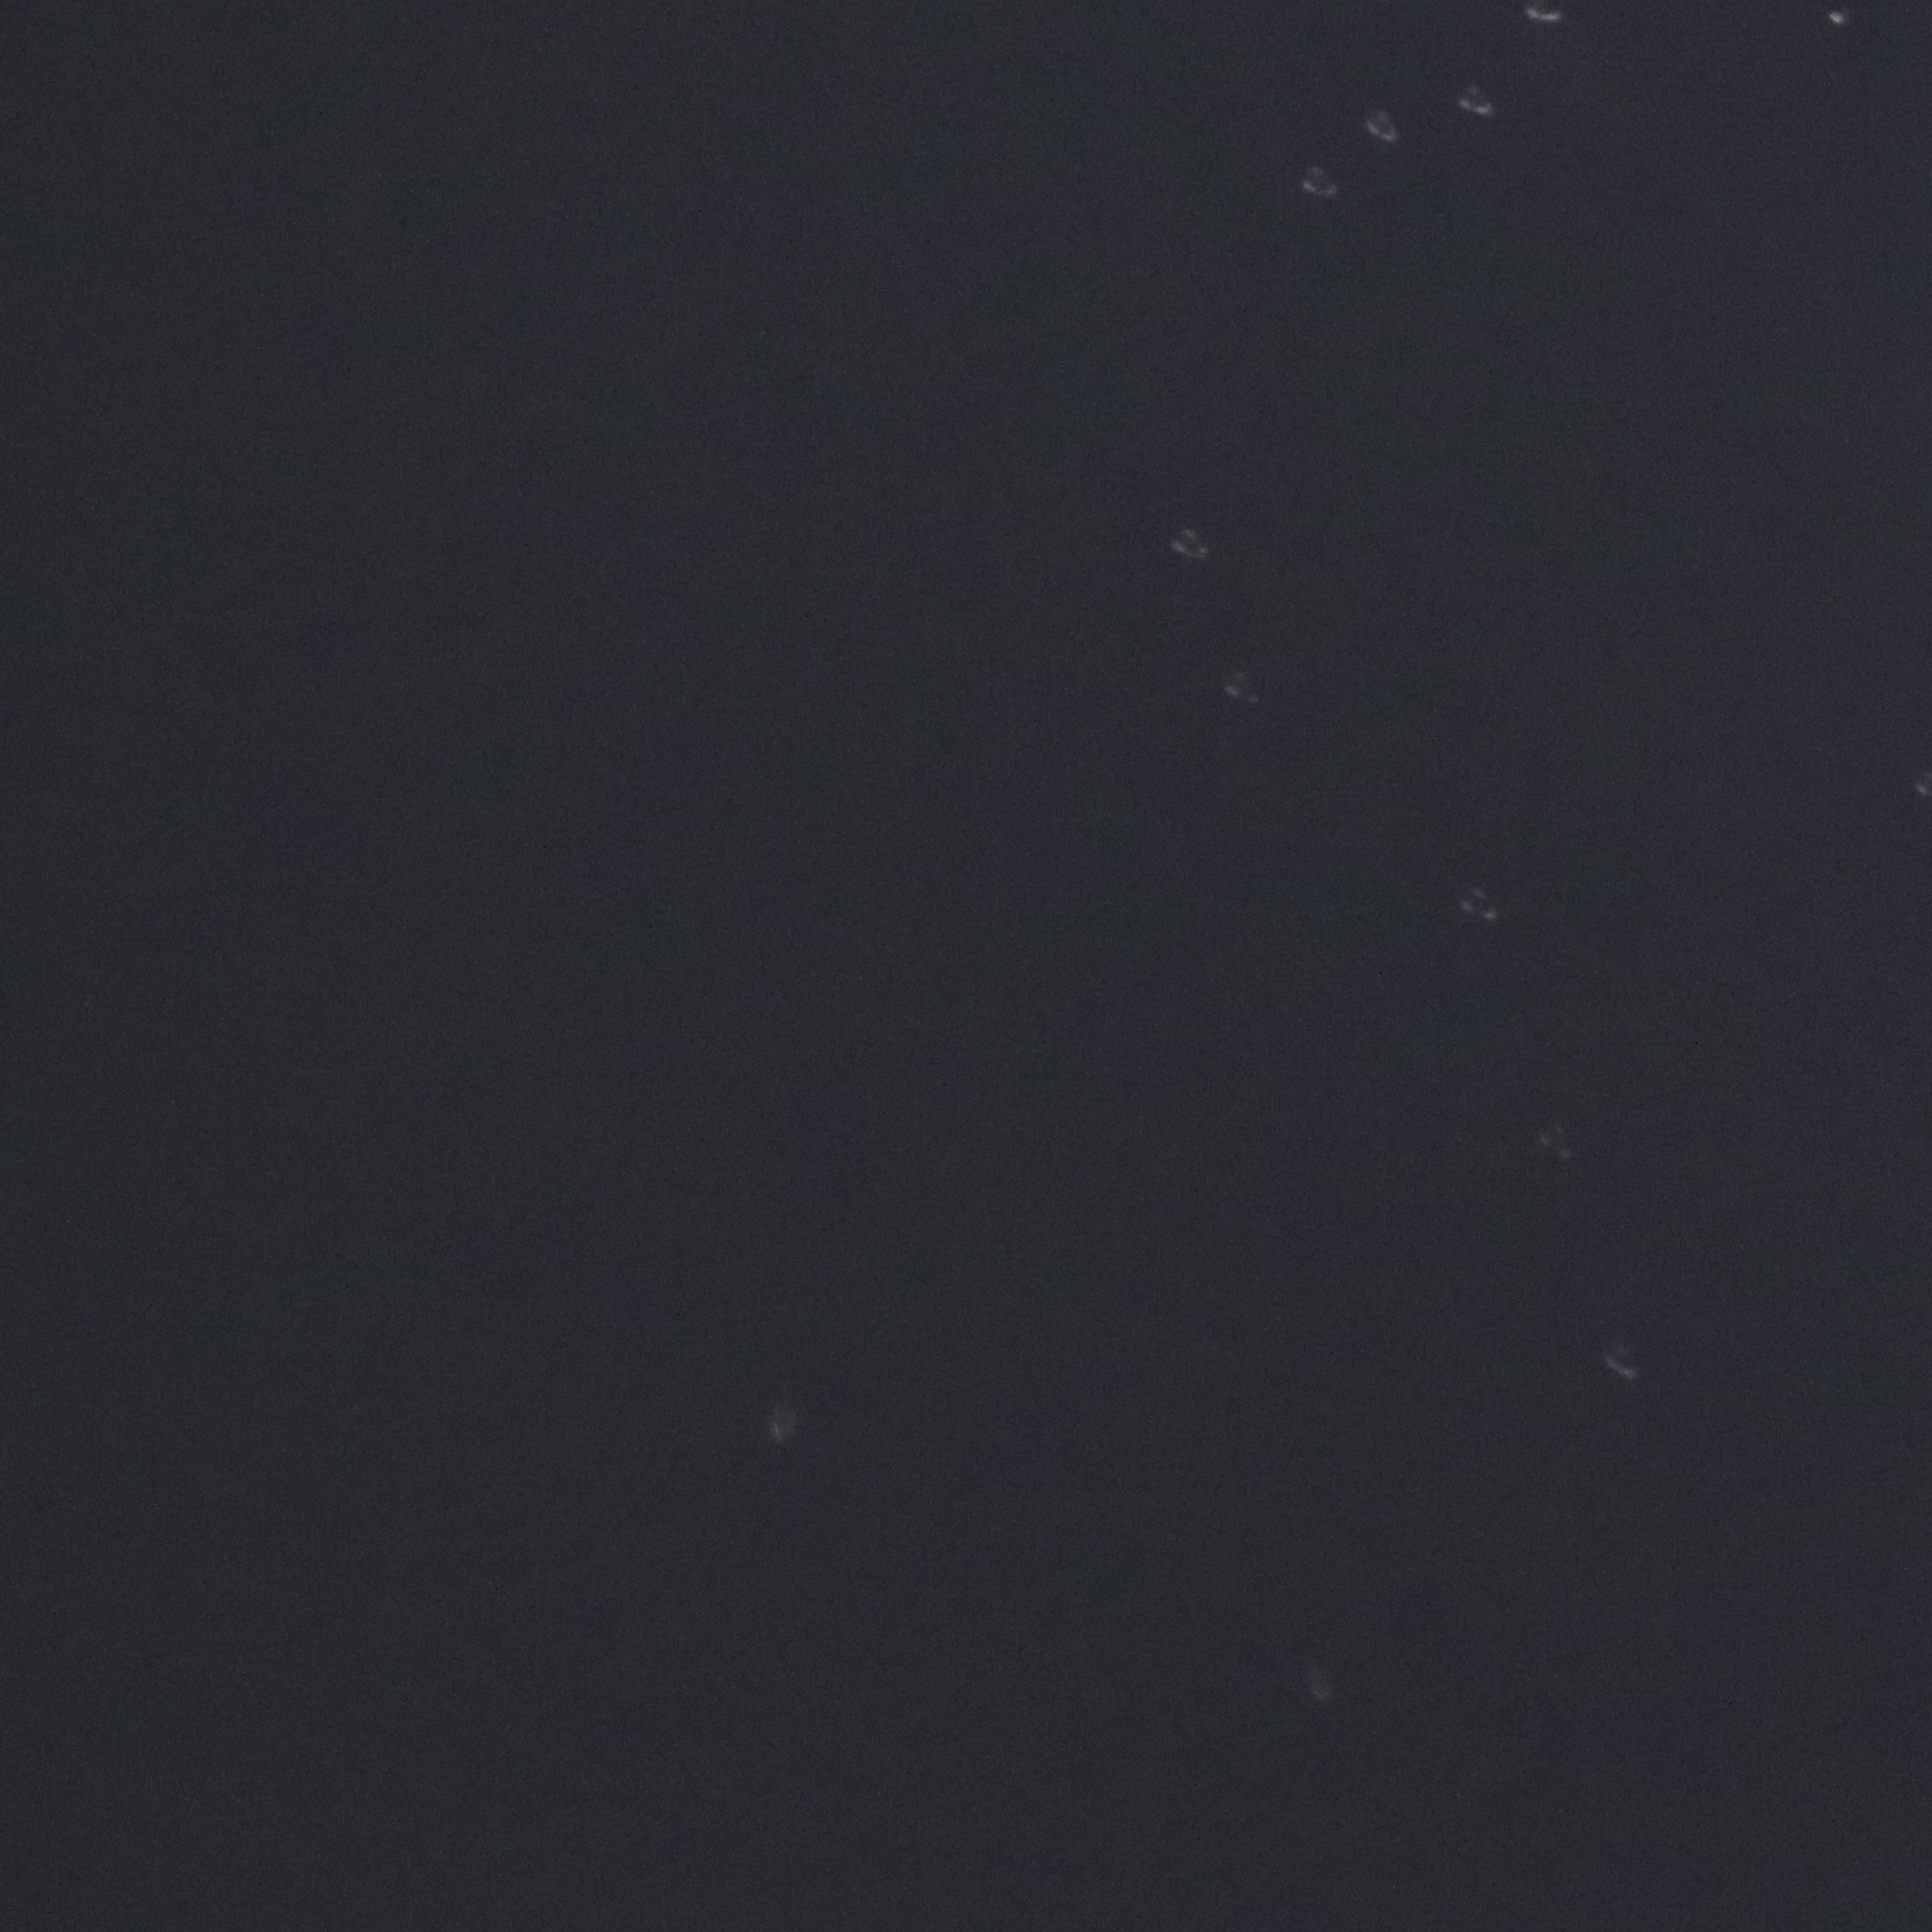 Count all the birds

12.